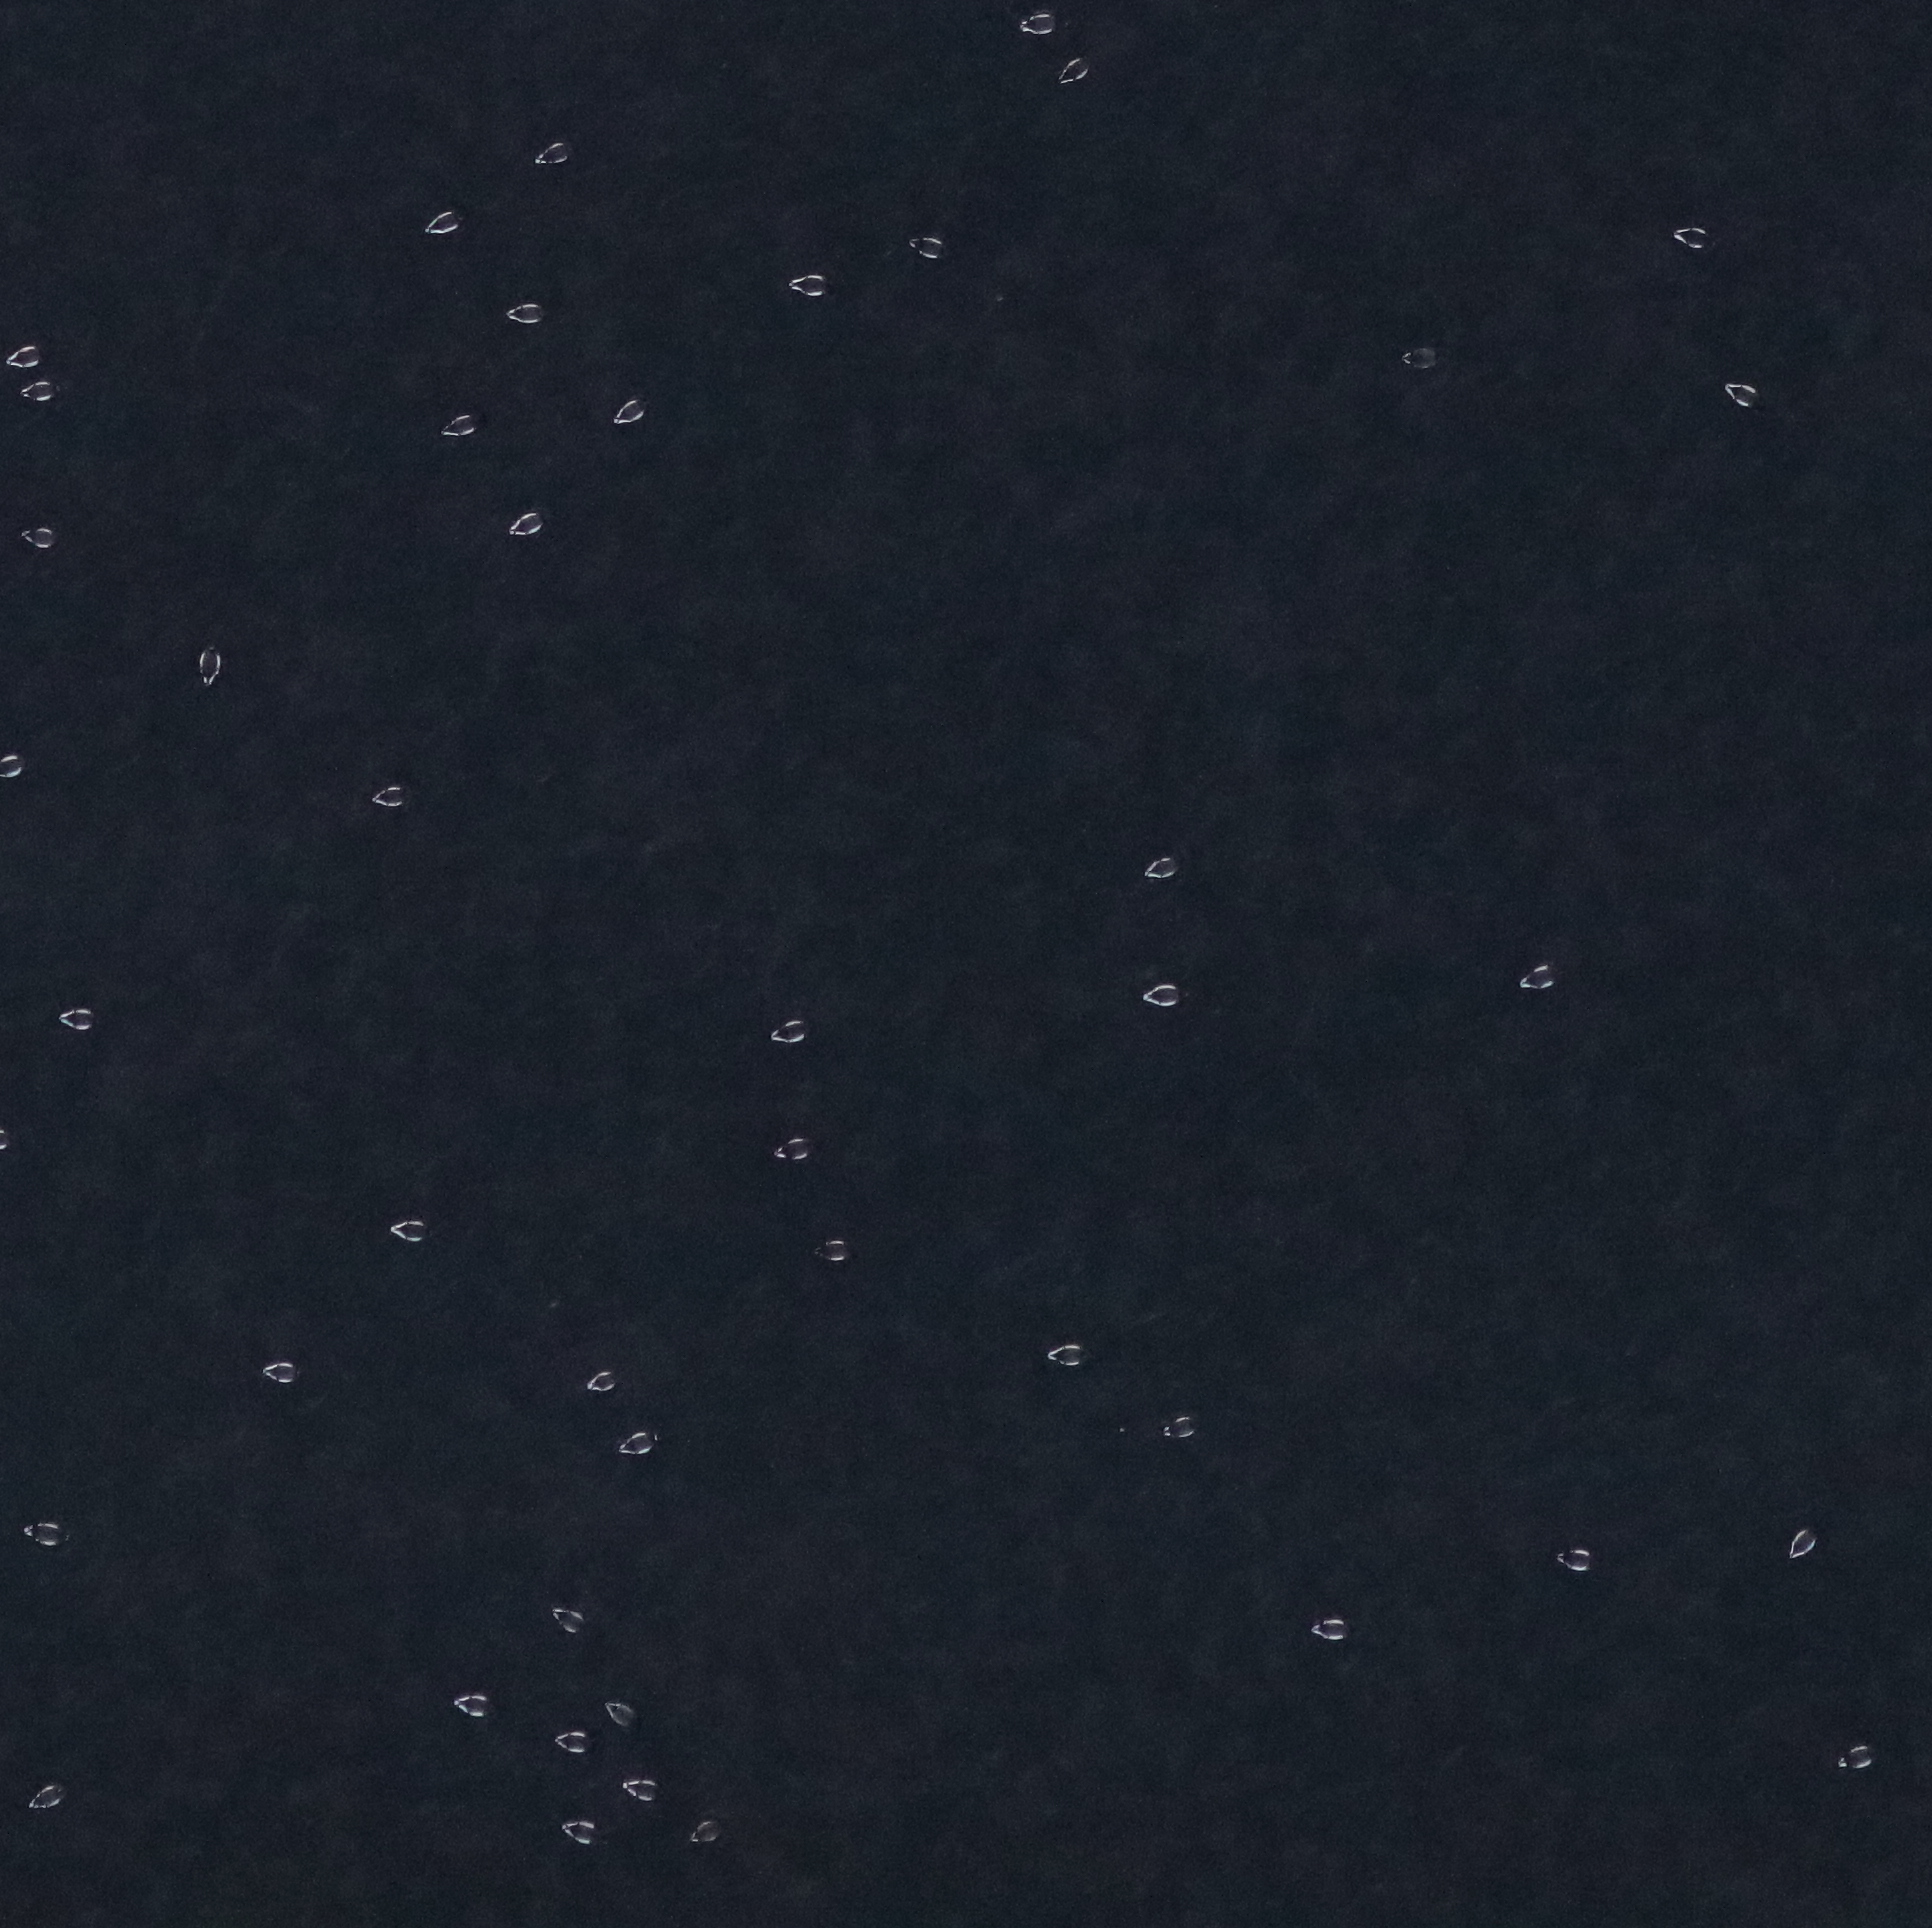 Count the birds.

45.